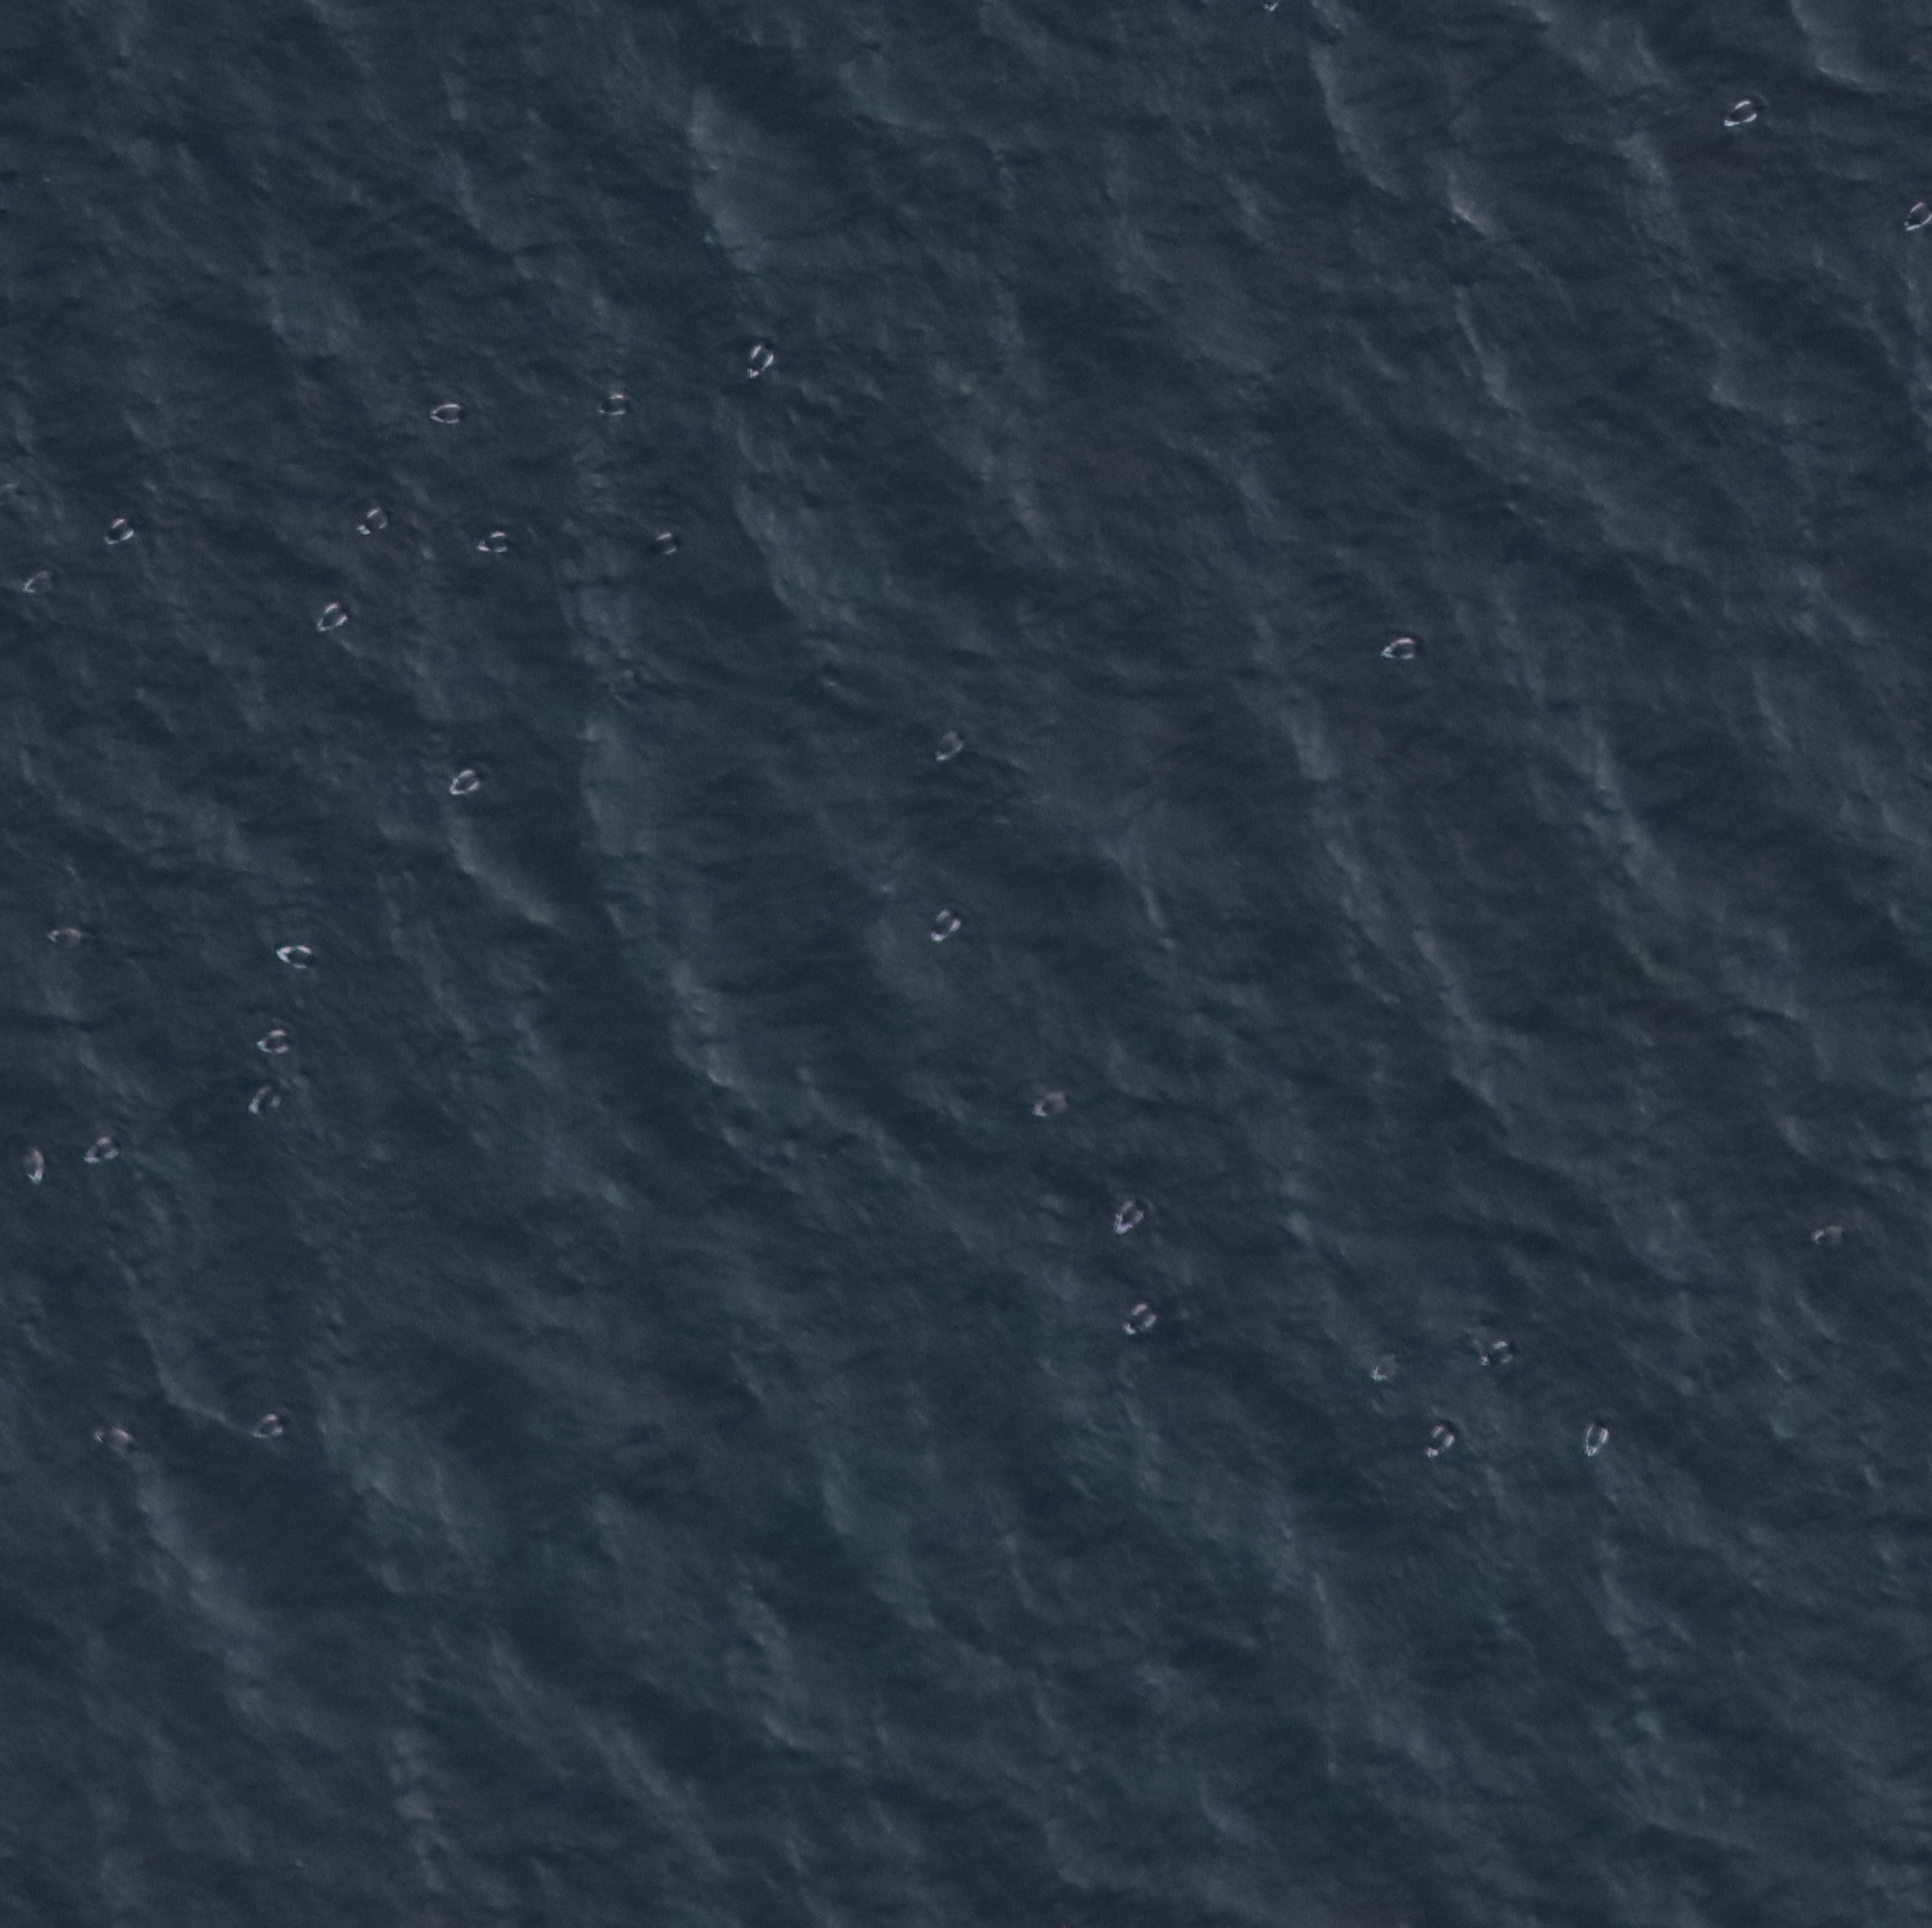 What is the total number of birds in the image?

32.